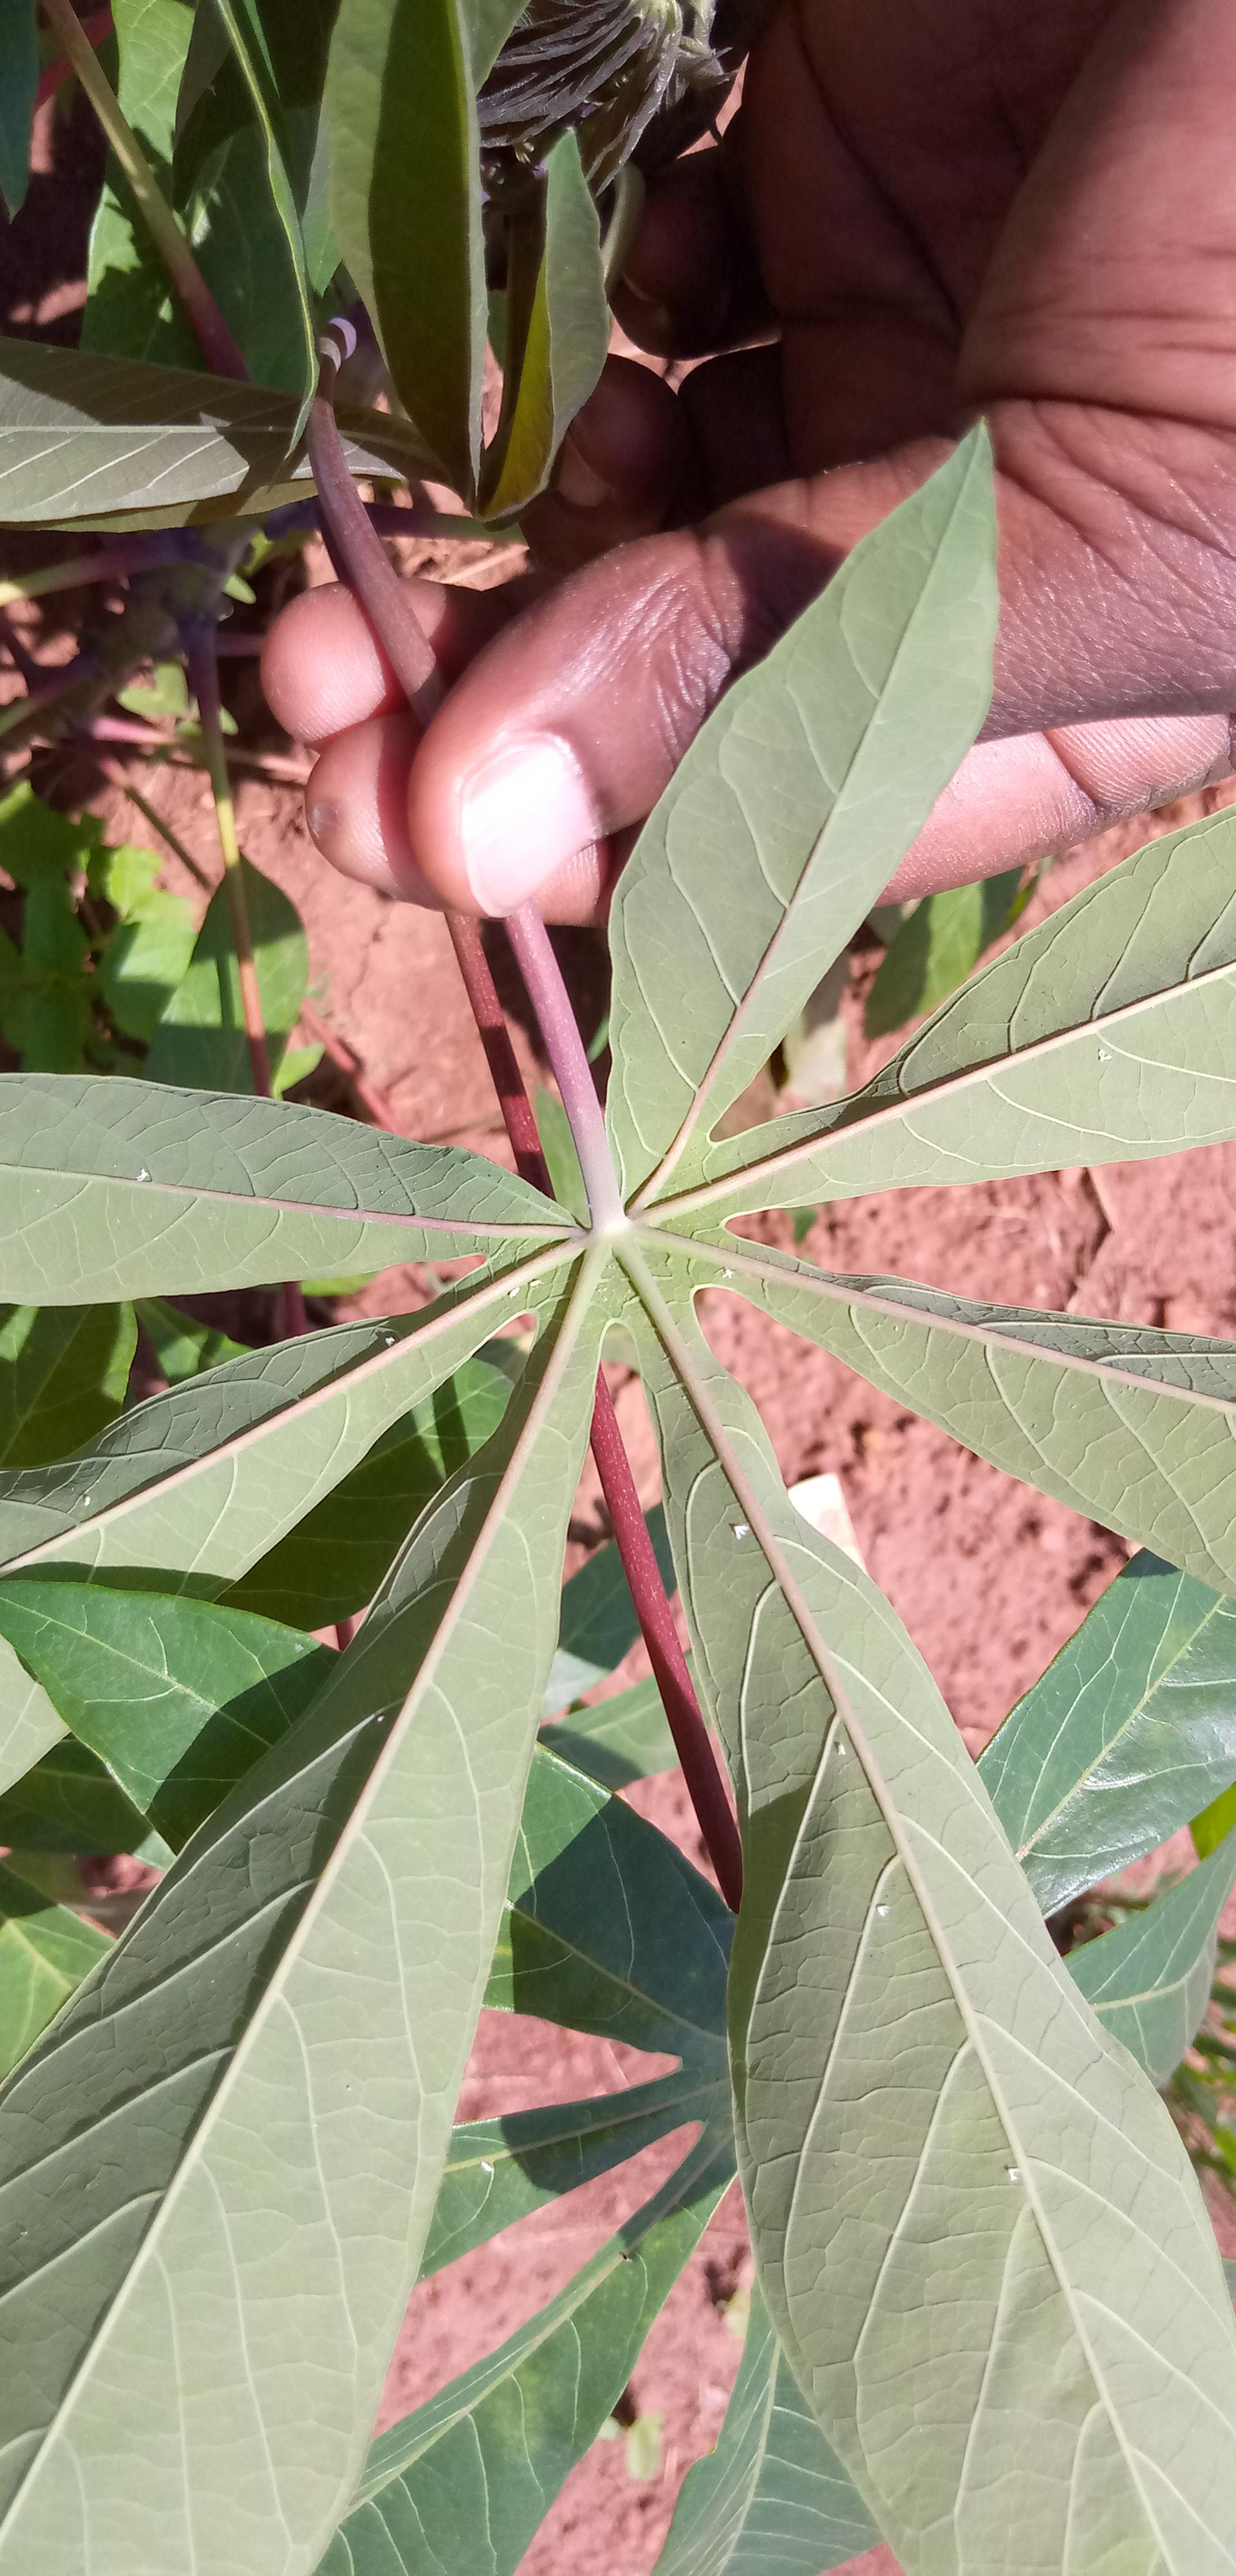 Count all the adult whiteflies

12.